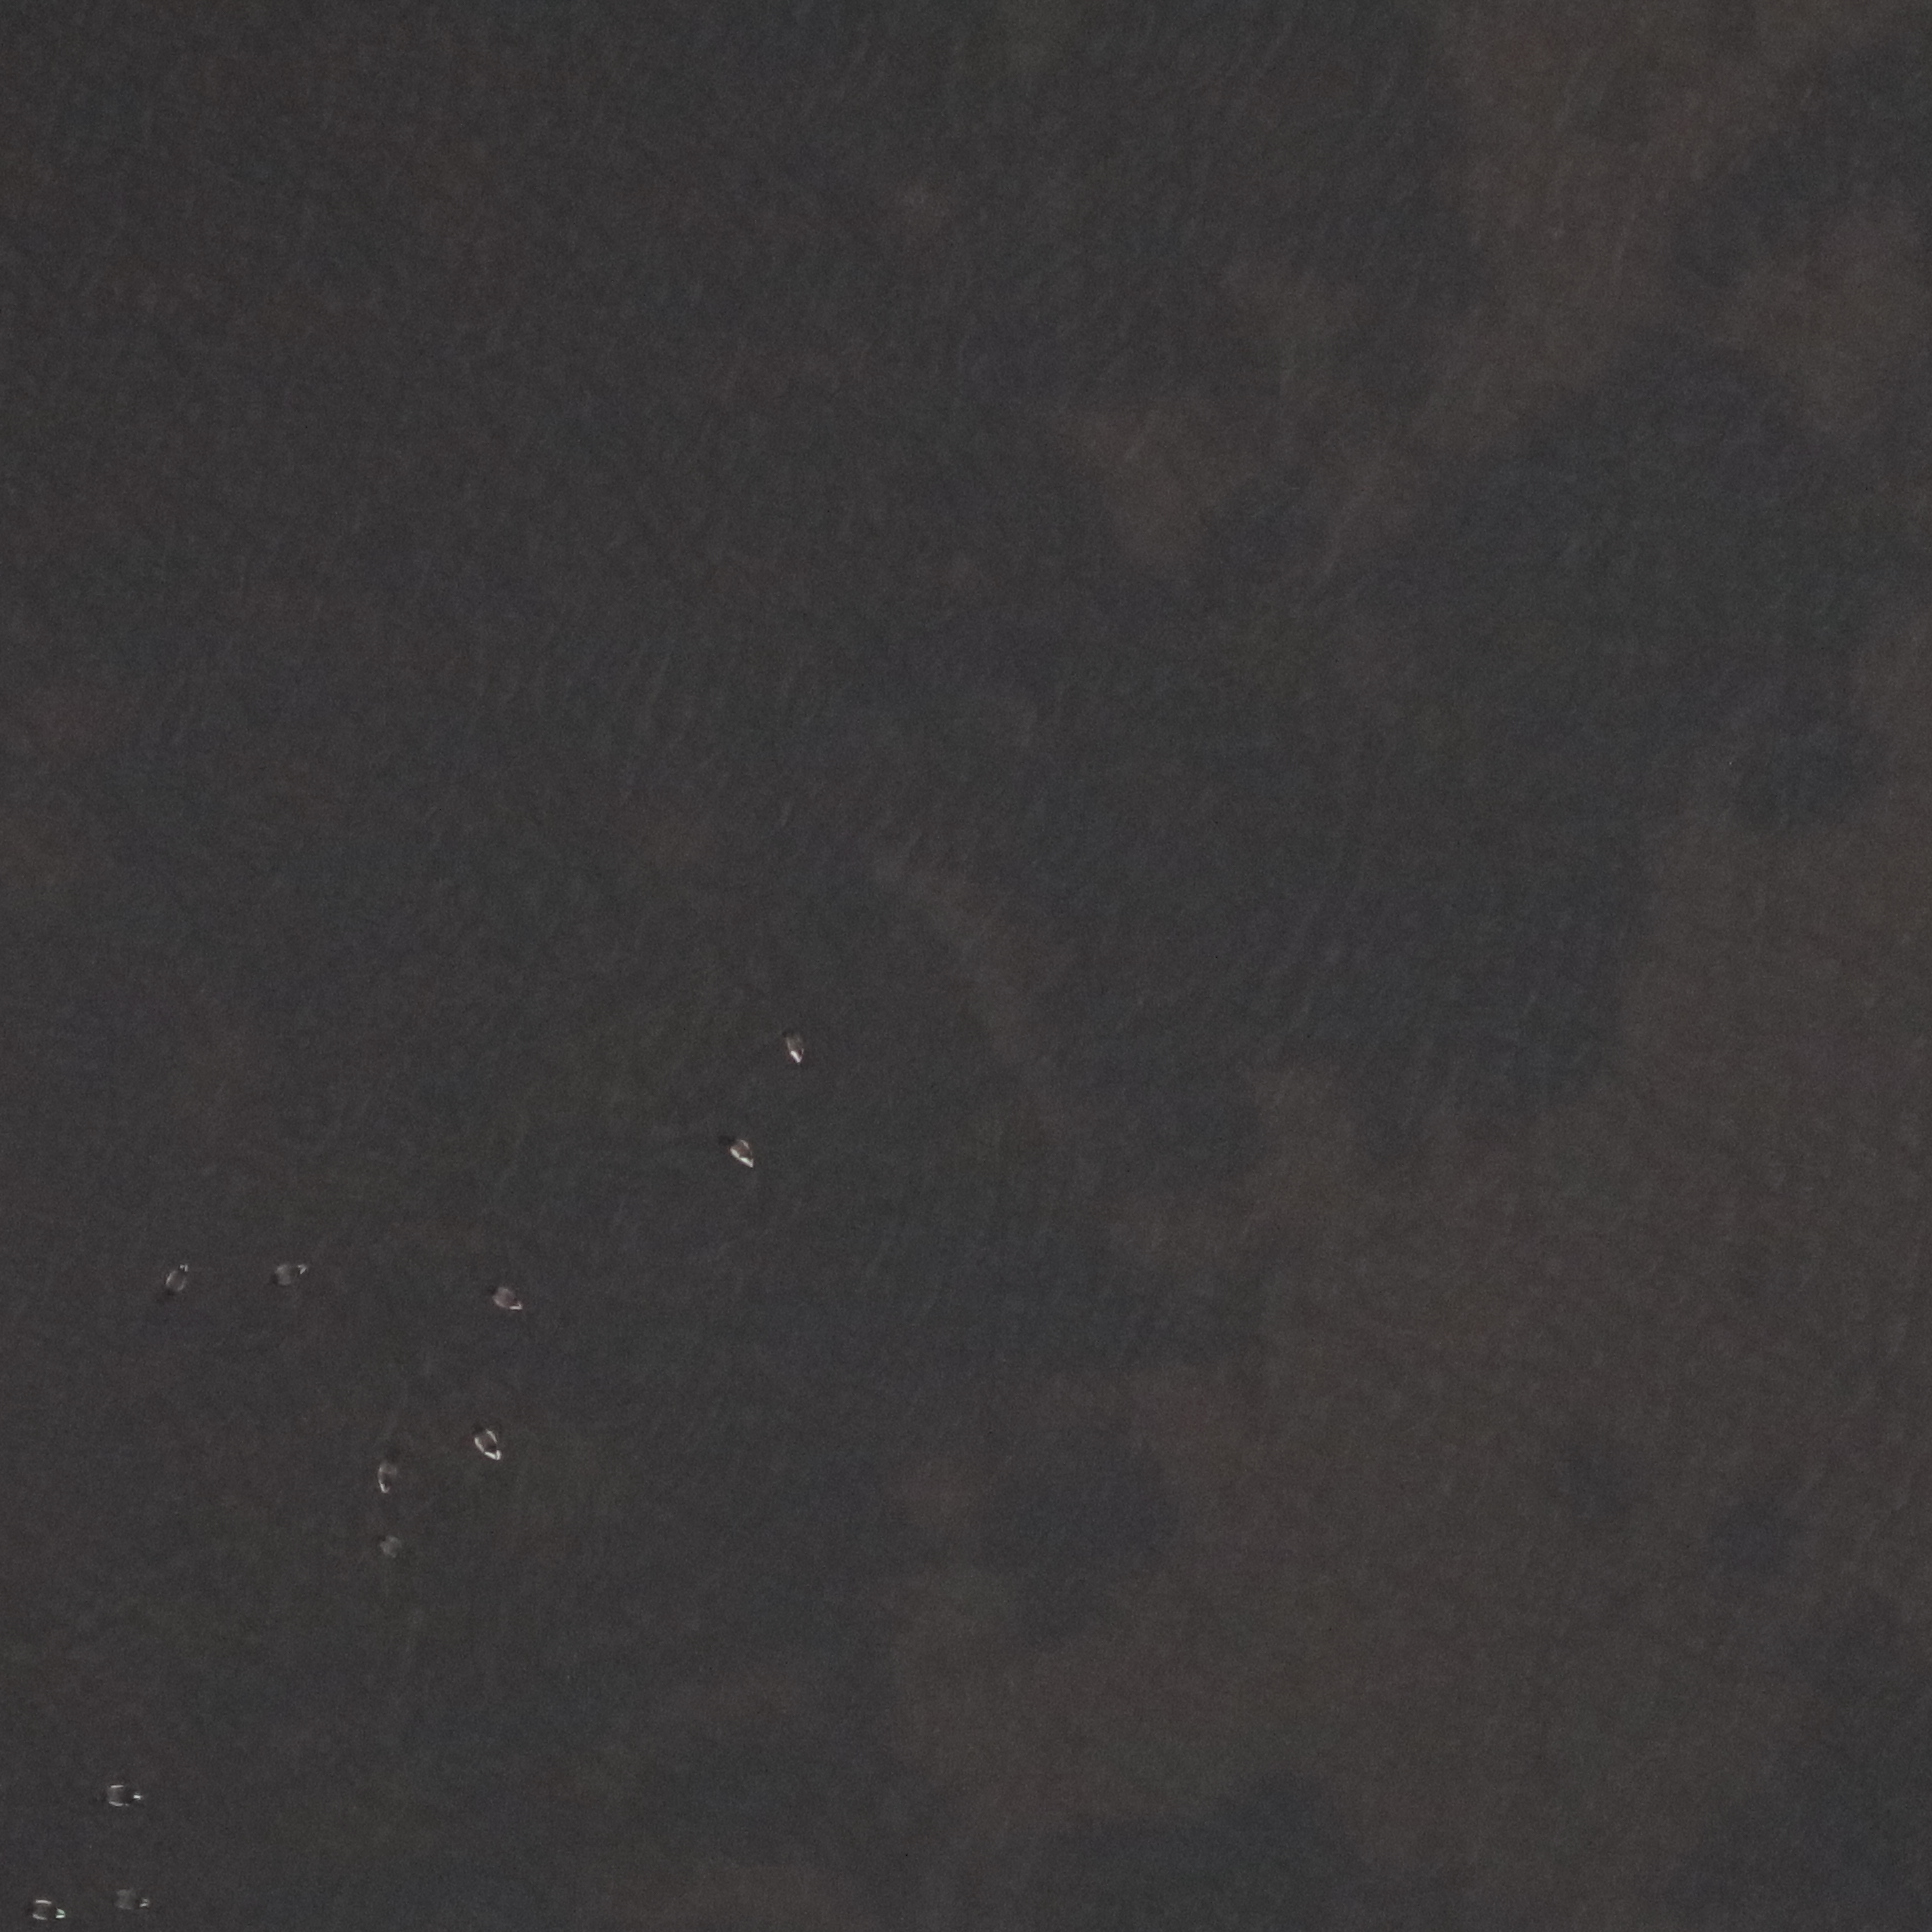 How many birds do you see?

11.